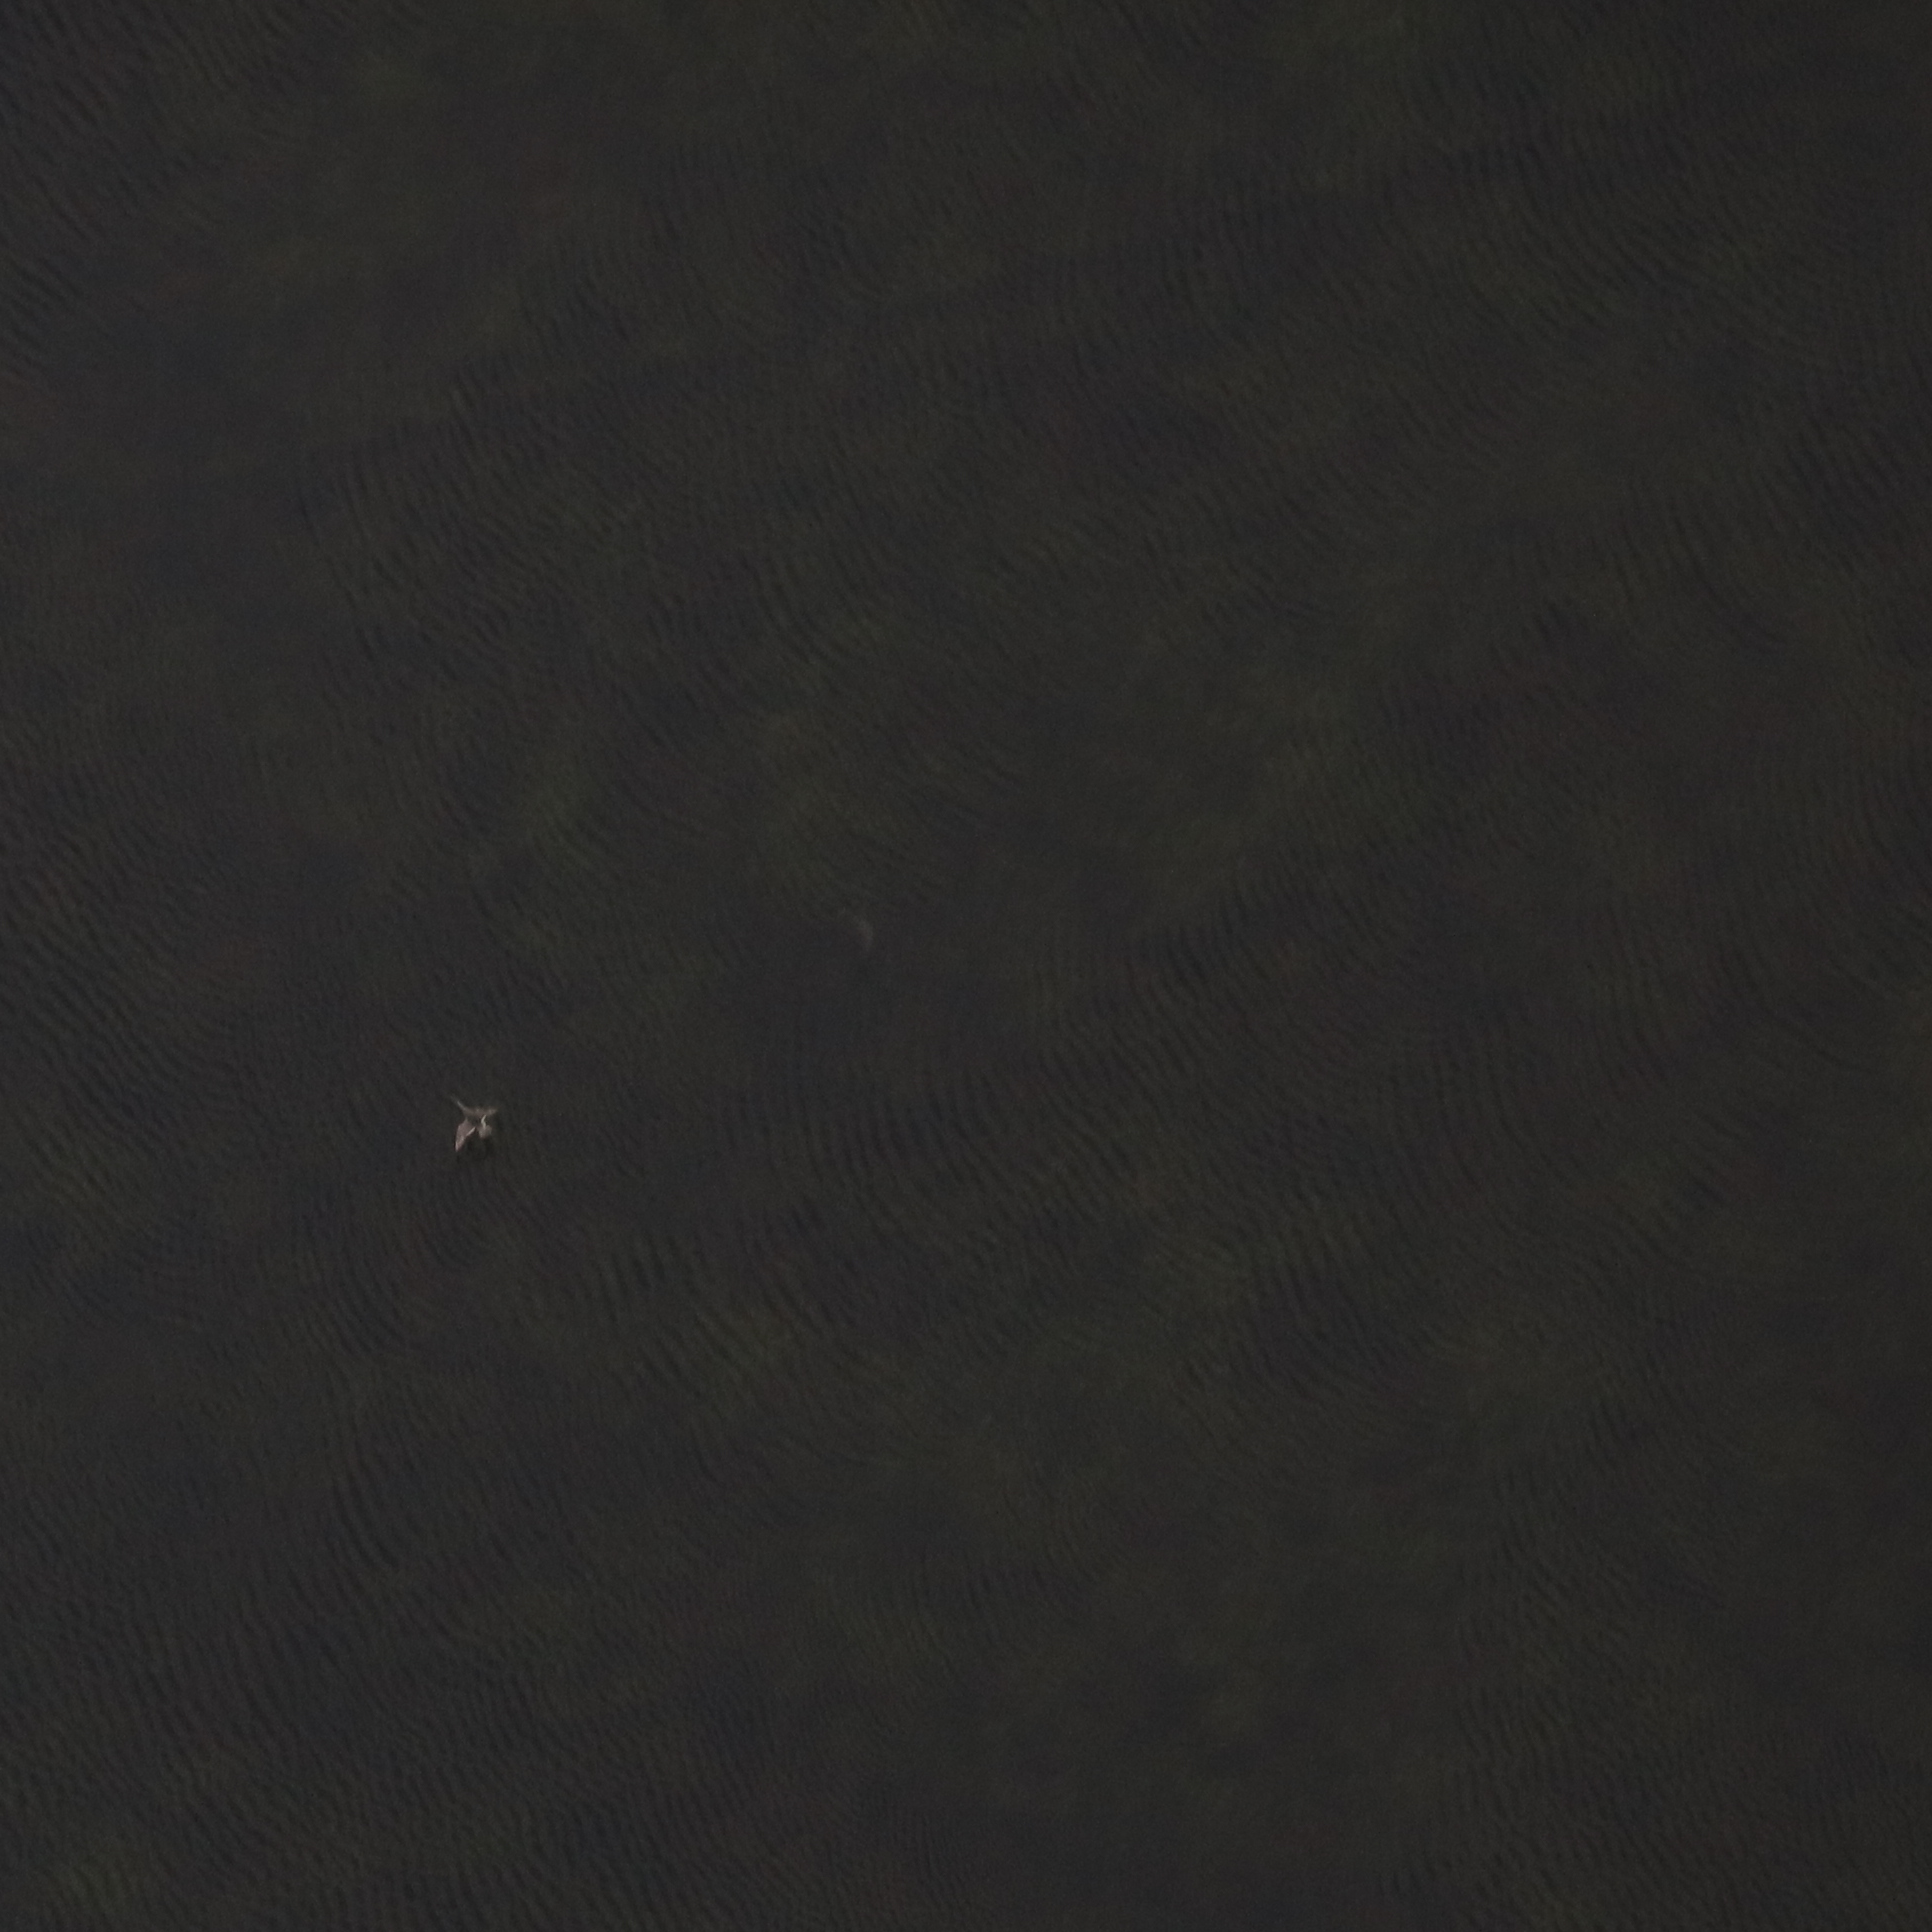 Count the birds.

1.